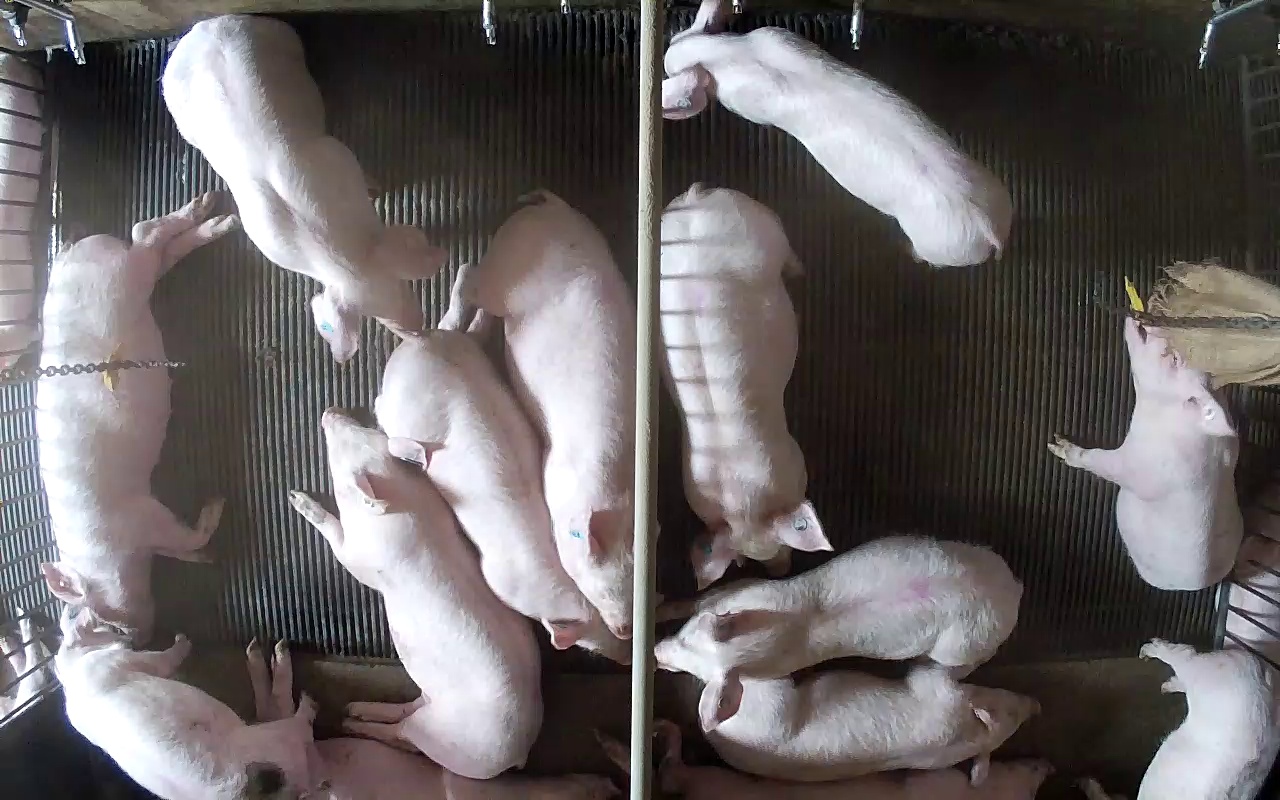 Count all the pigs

17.